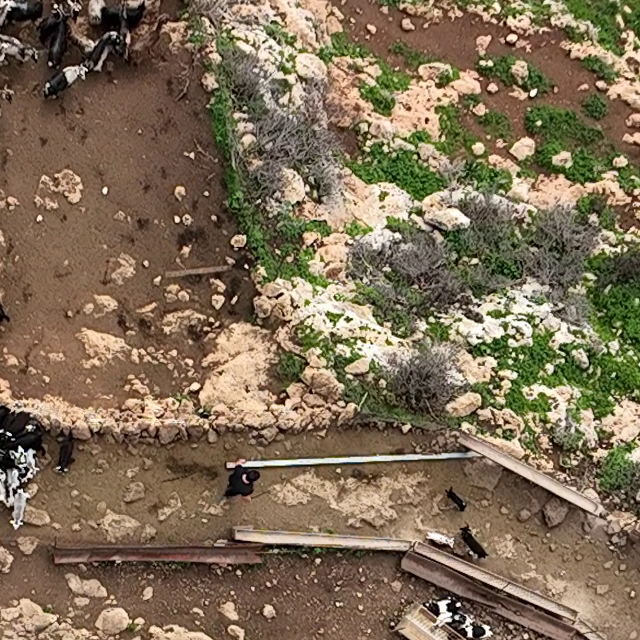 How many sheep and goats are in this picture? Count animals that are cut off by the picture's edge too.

34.